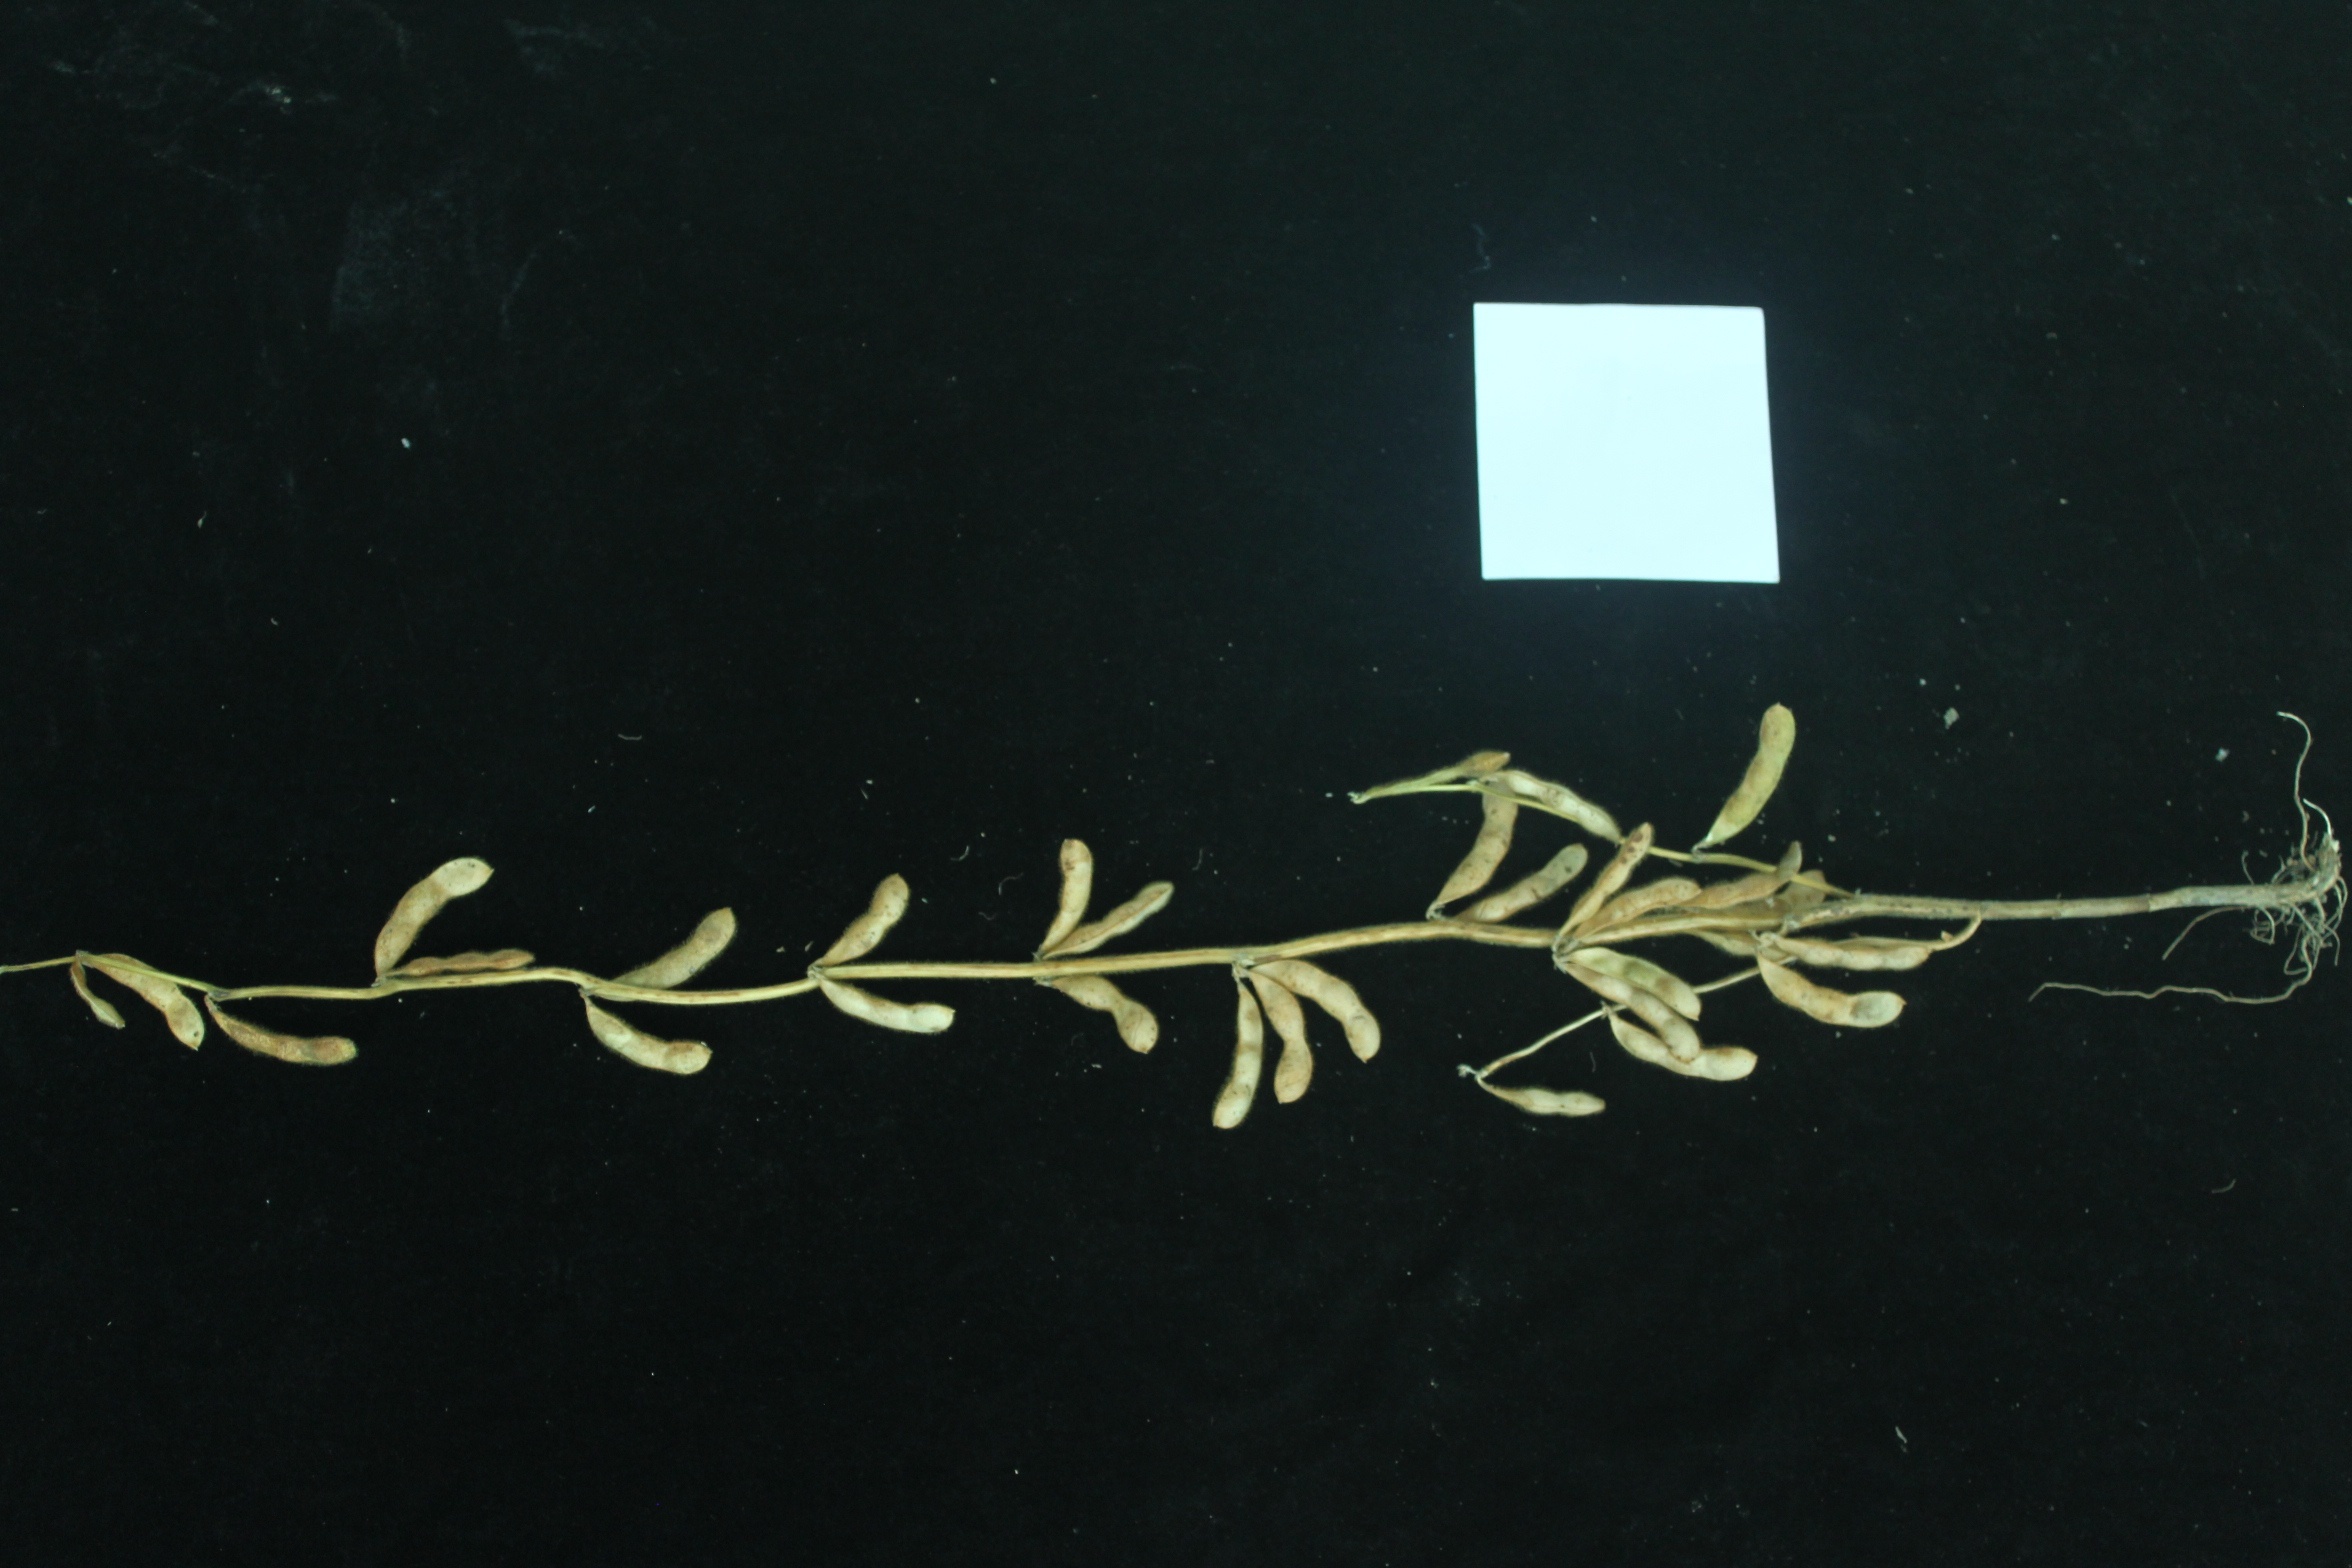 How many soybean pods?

28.